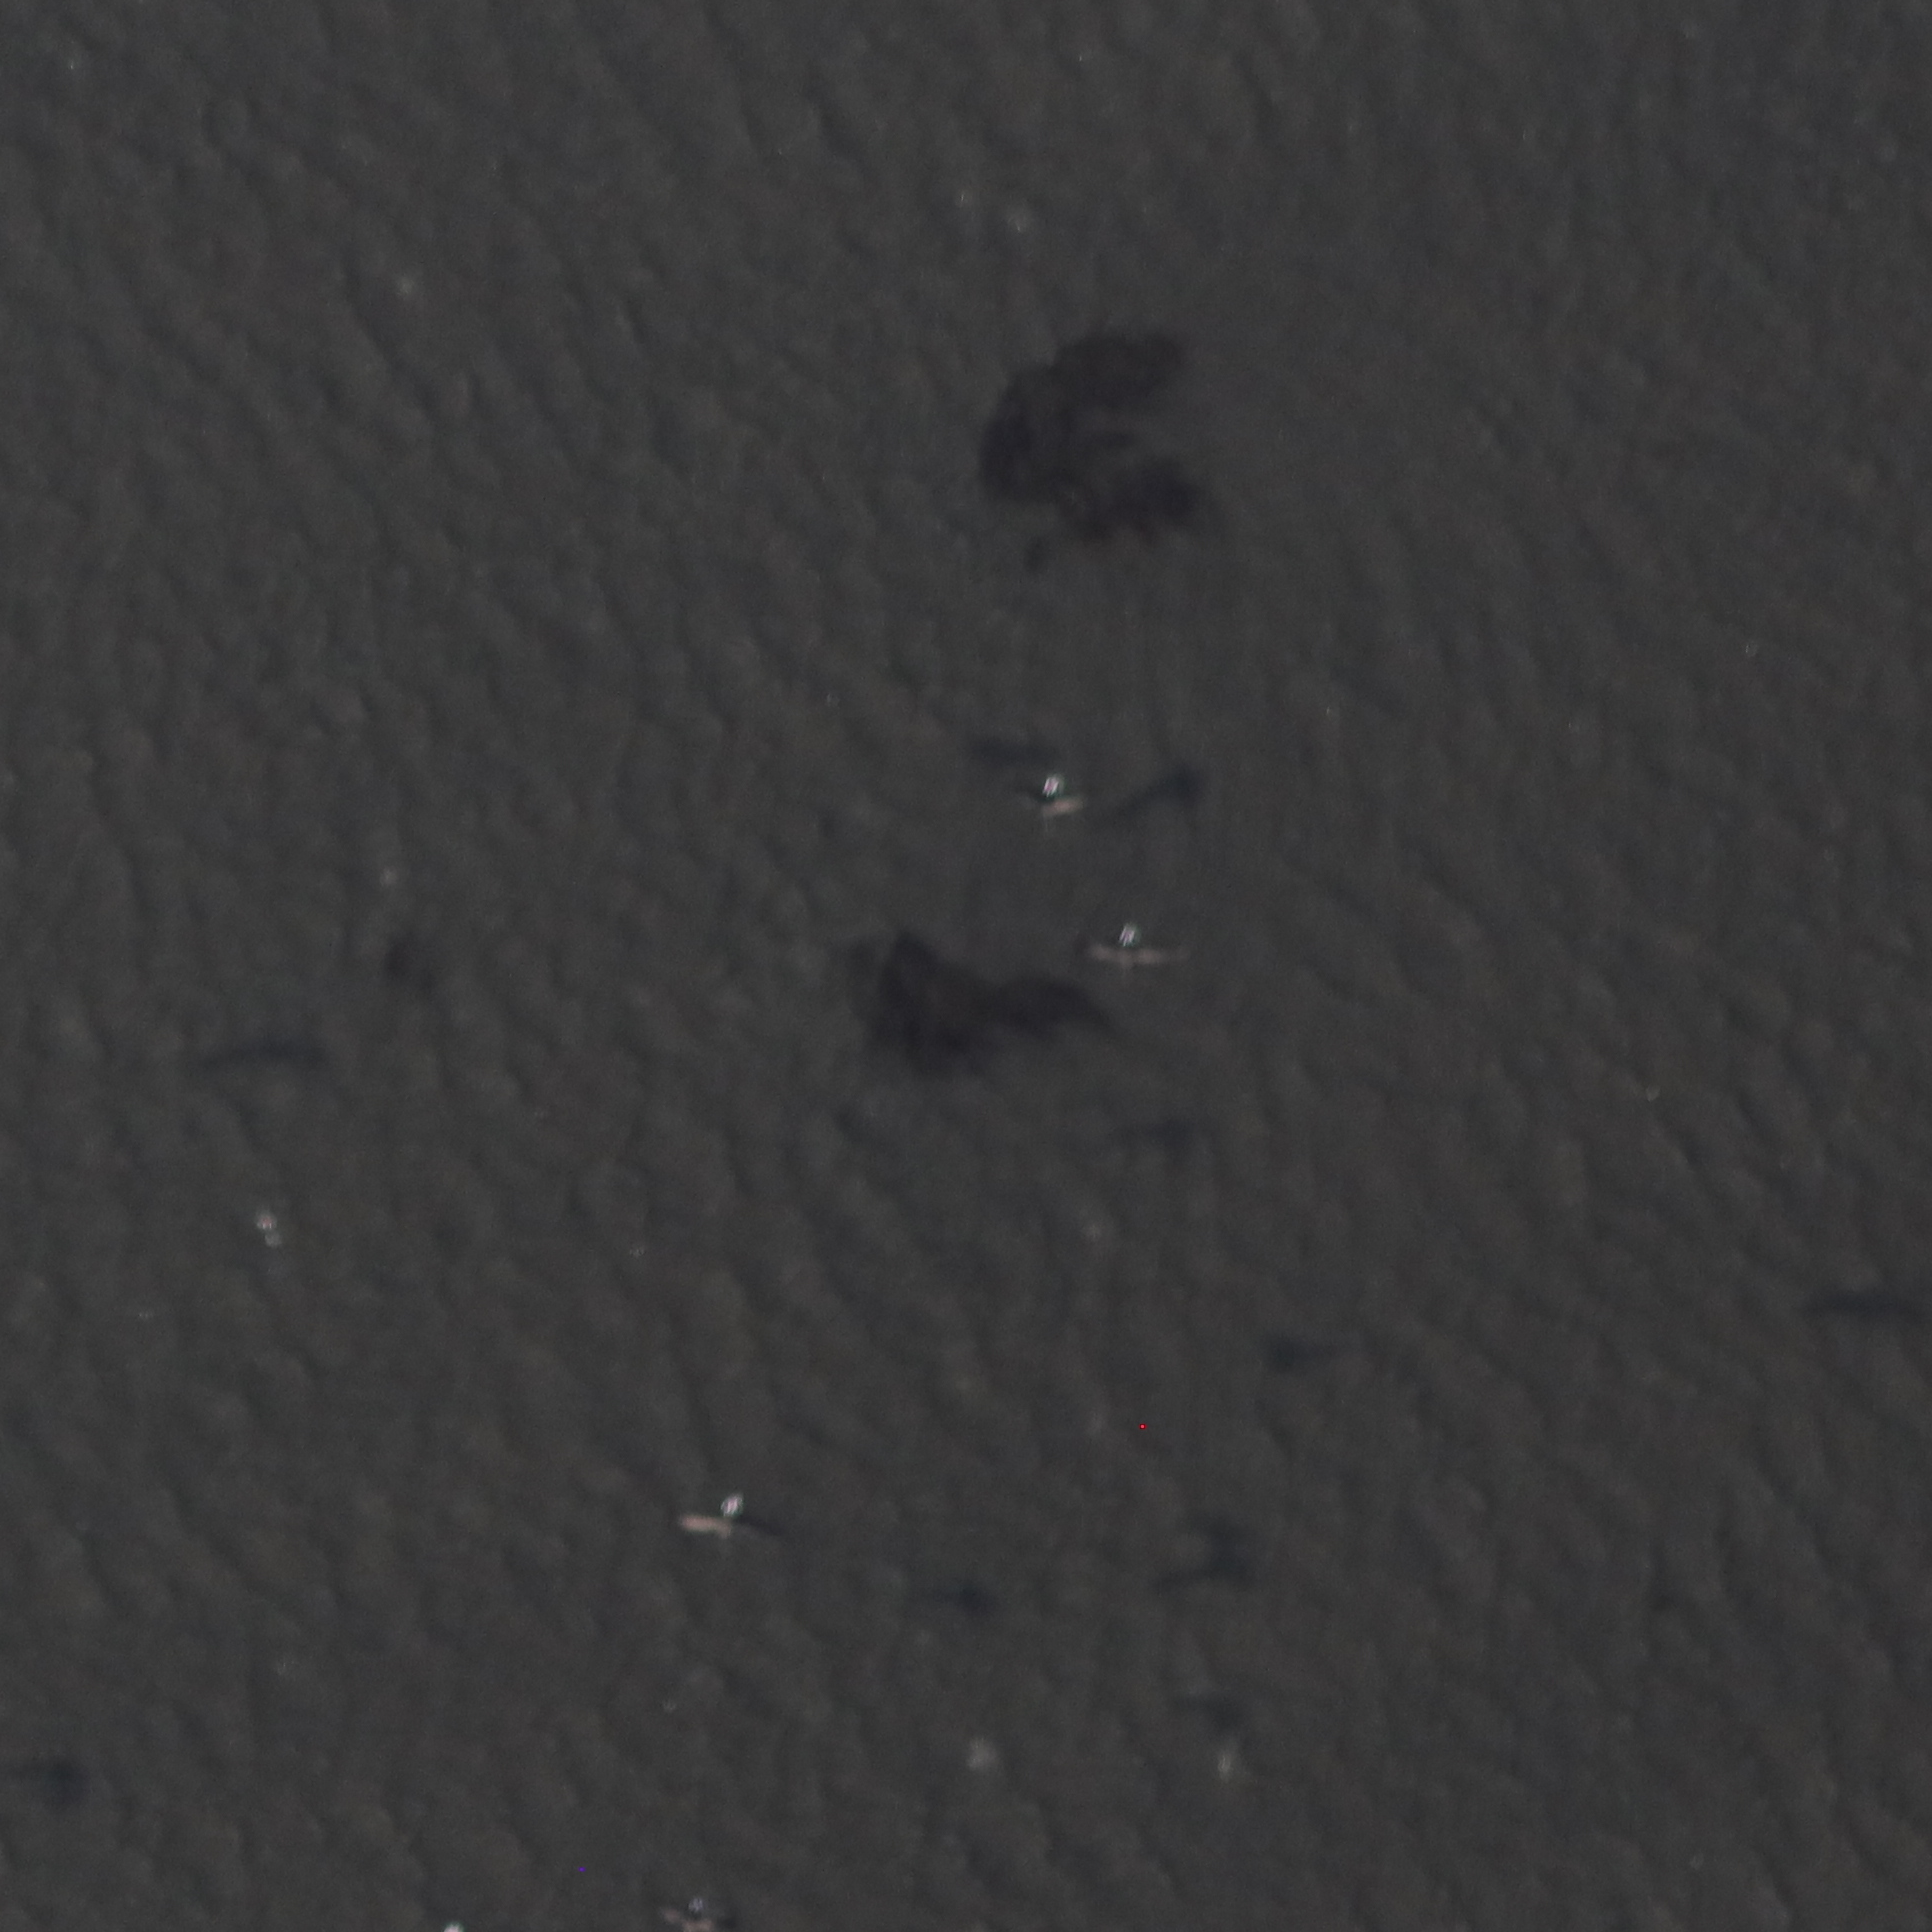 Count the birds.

4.